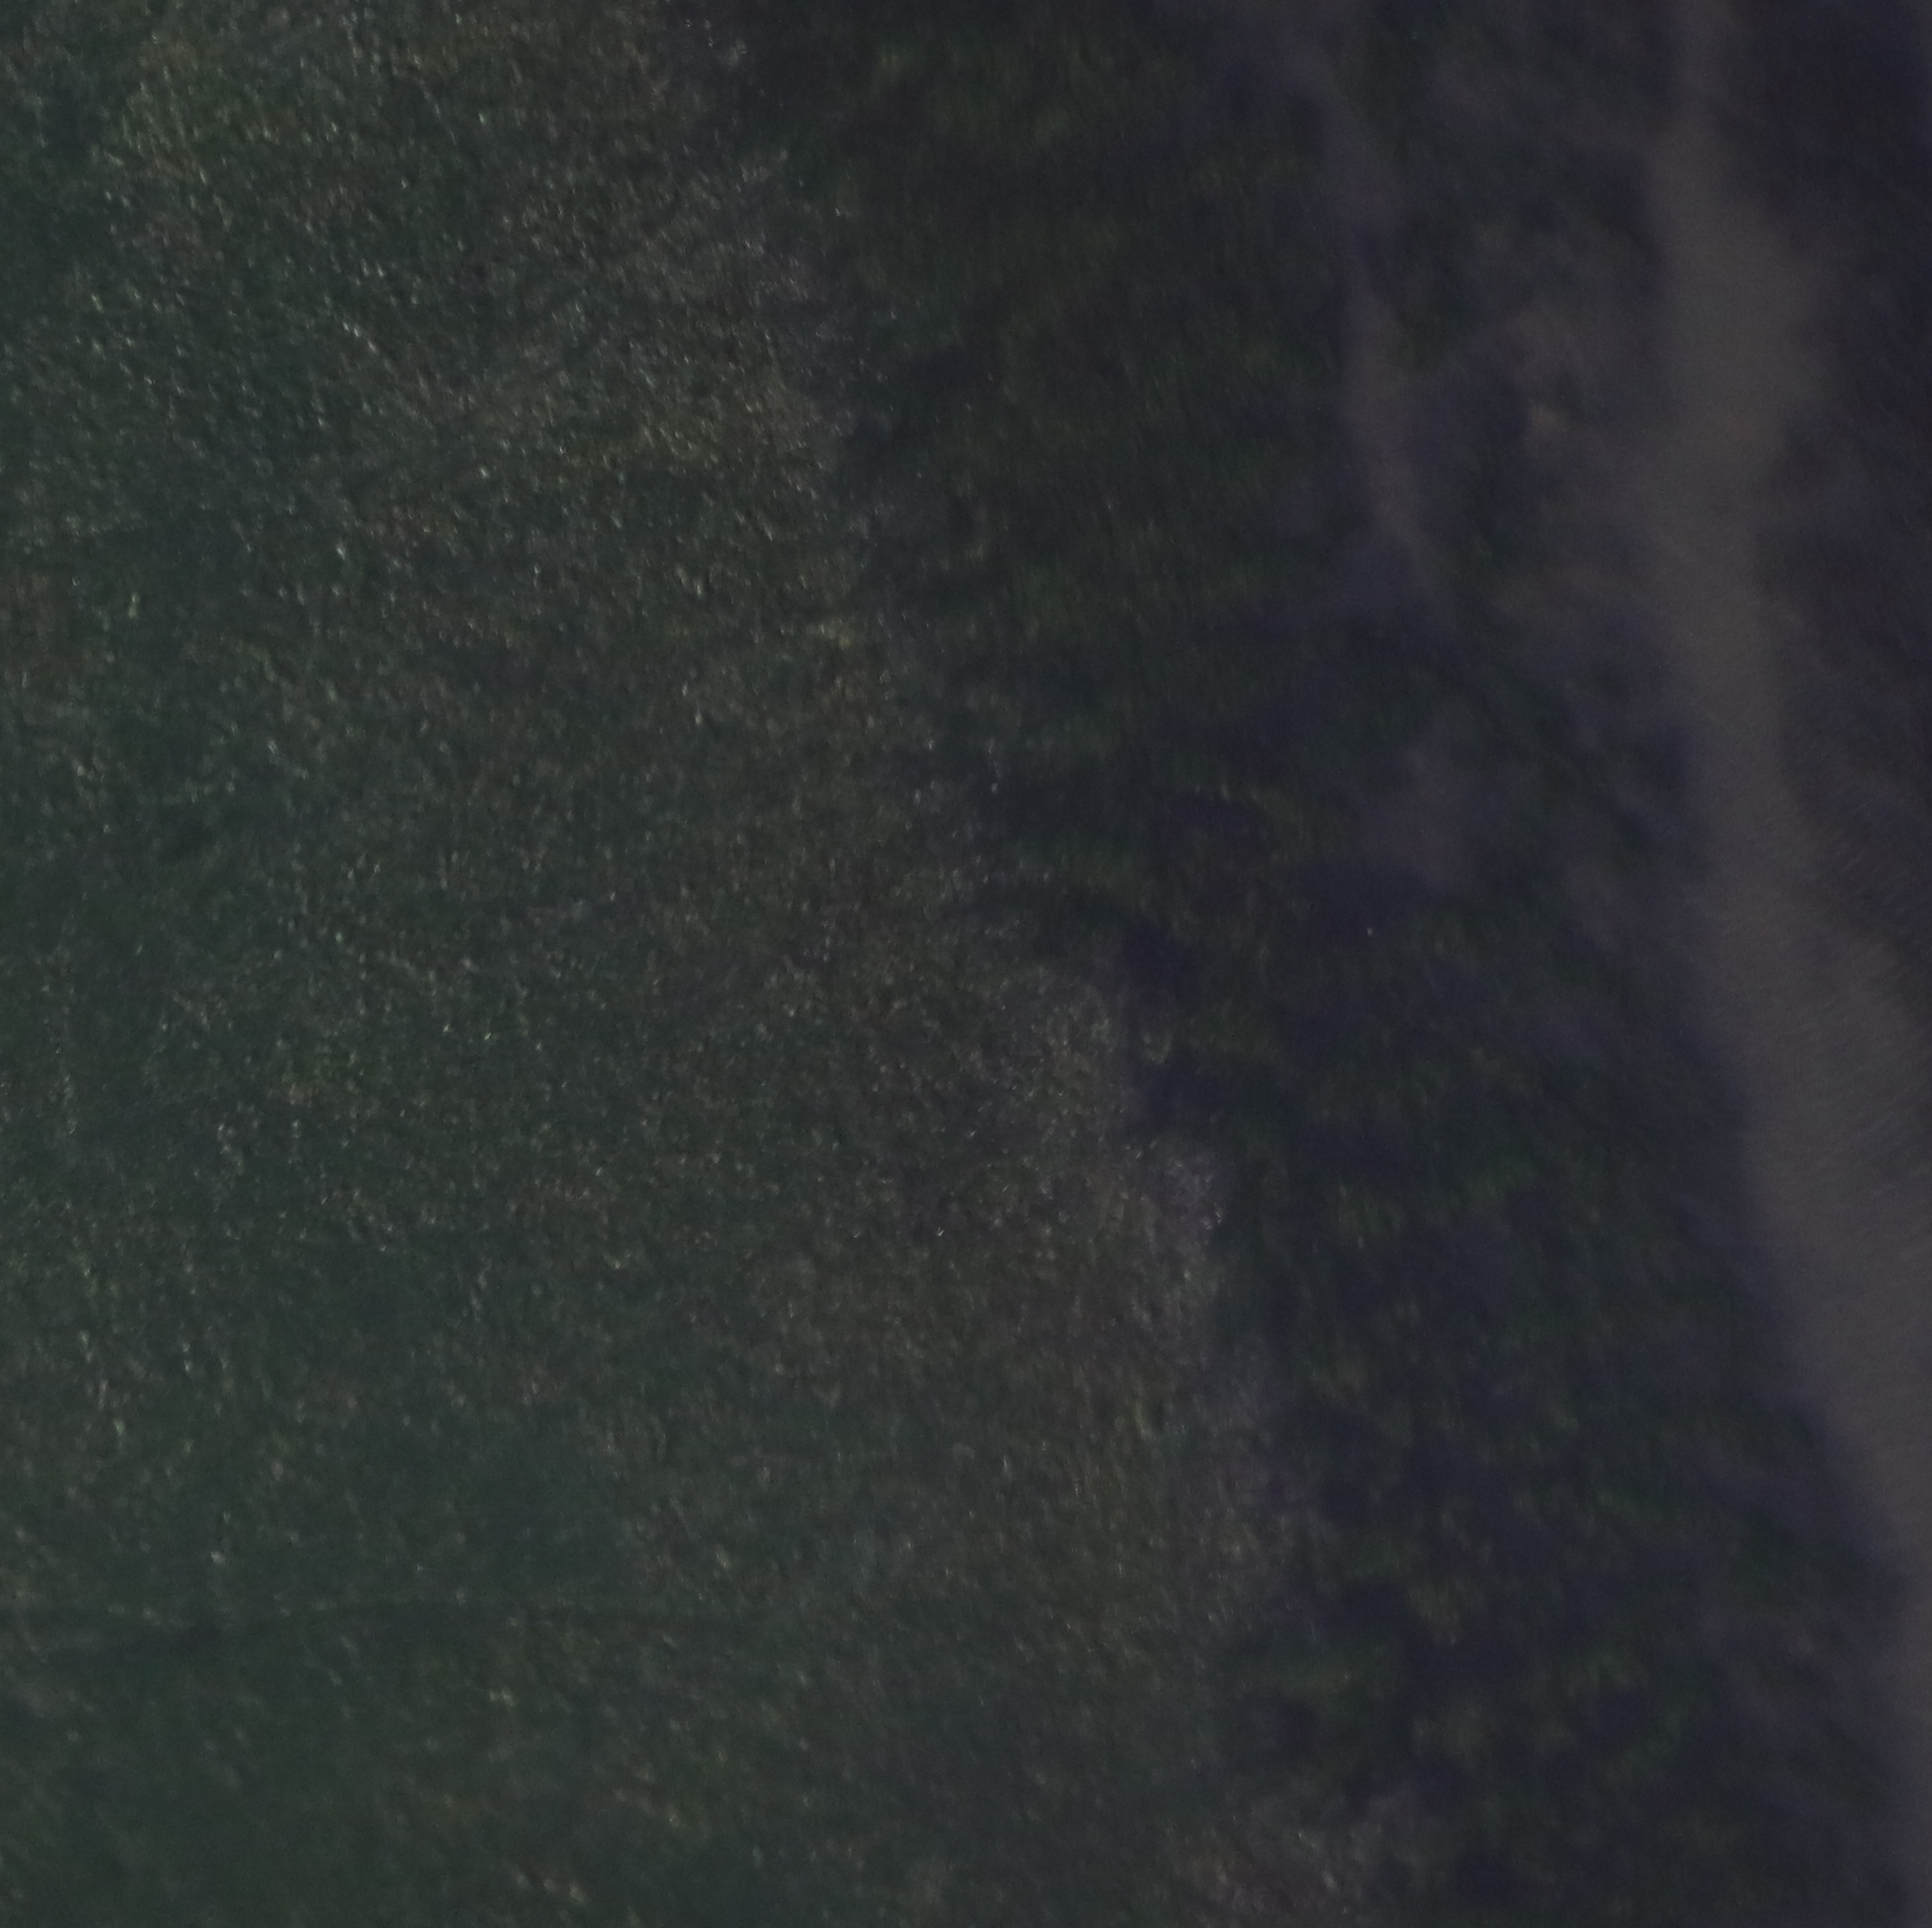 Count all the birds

0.